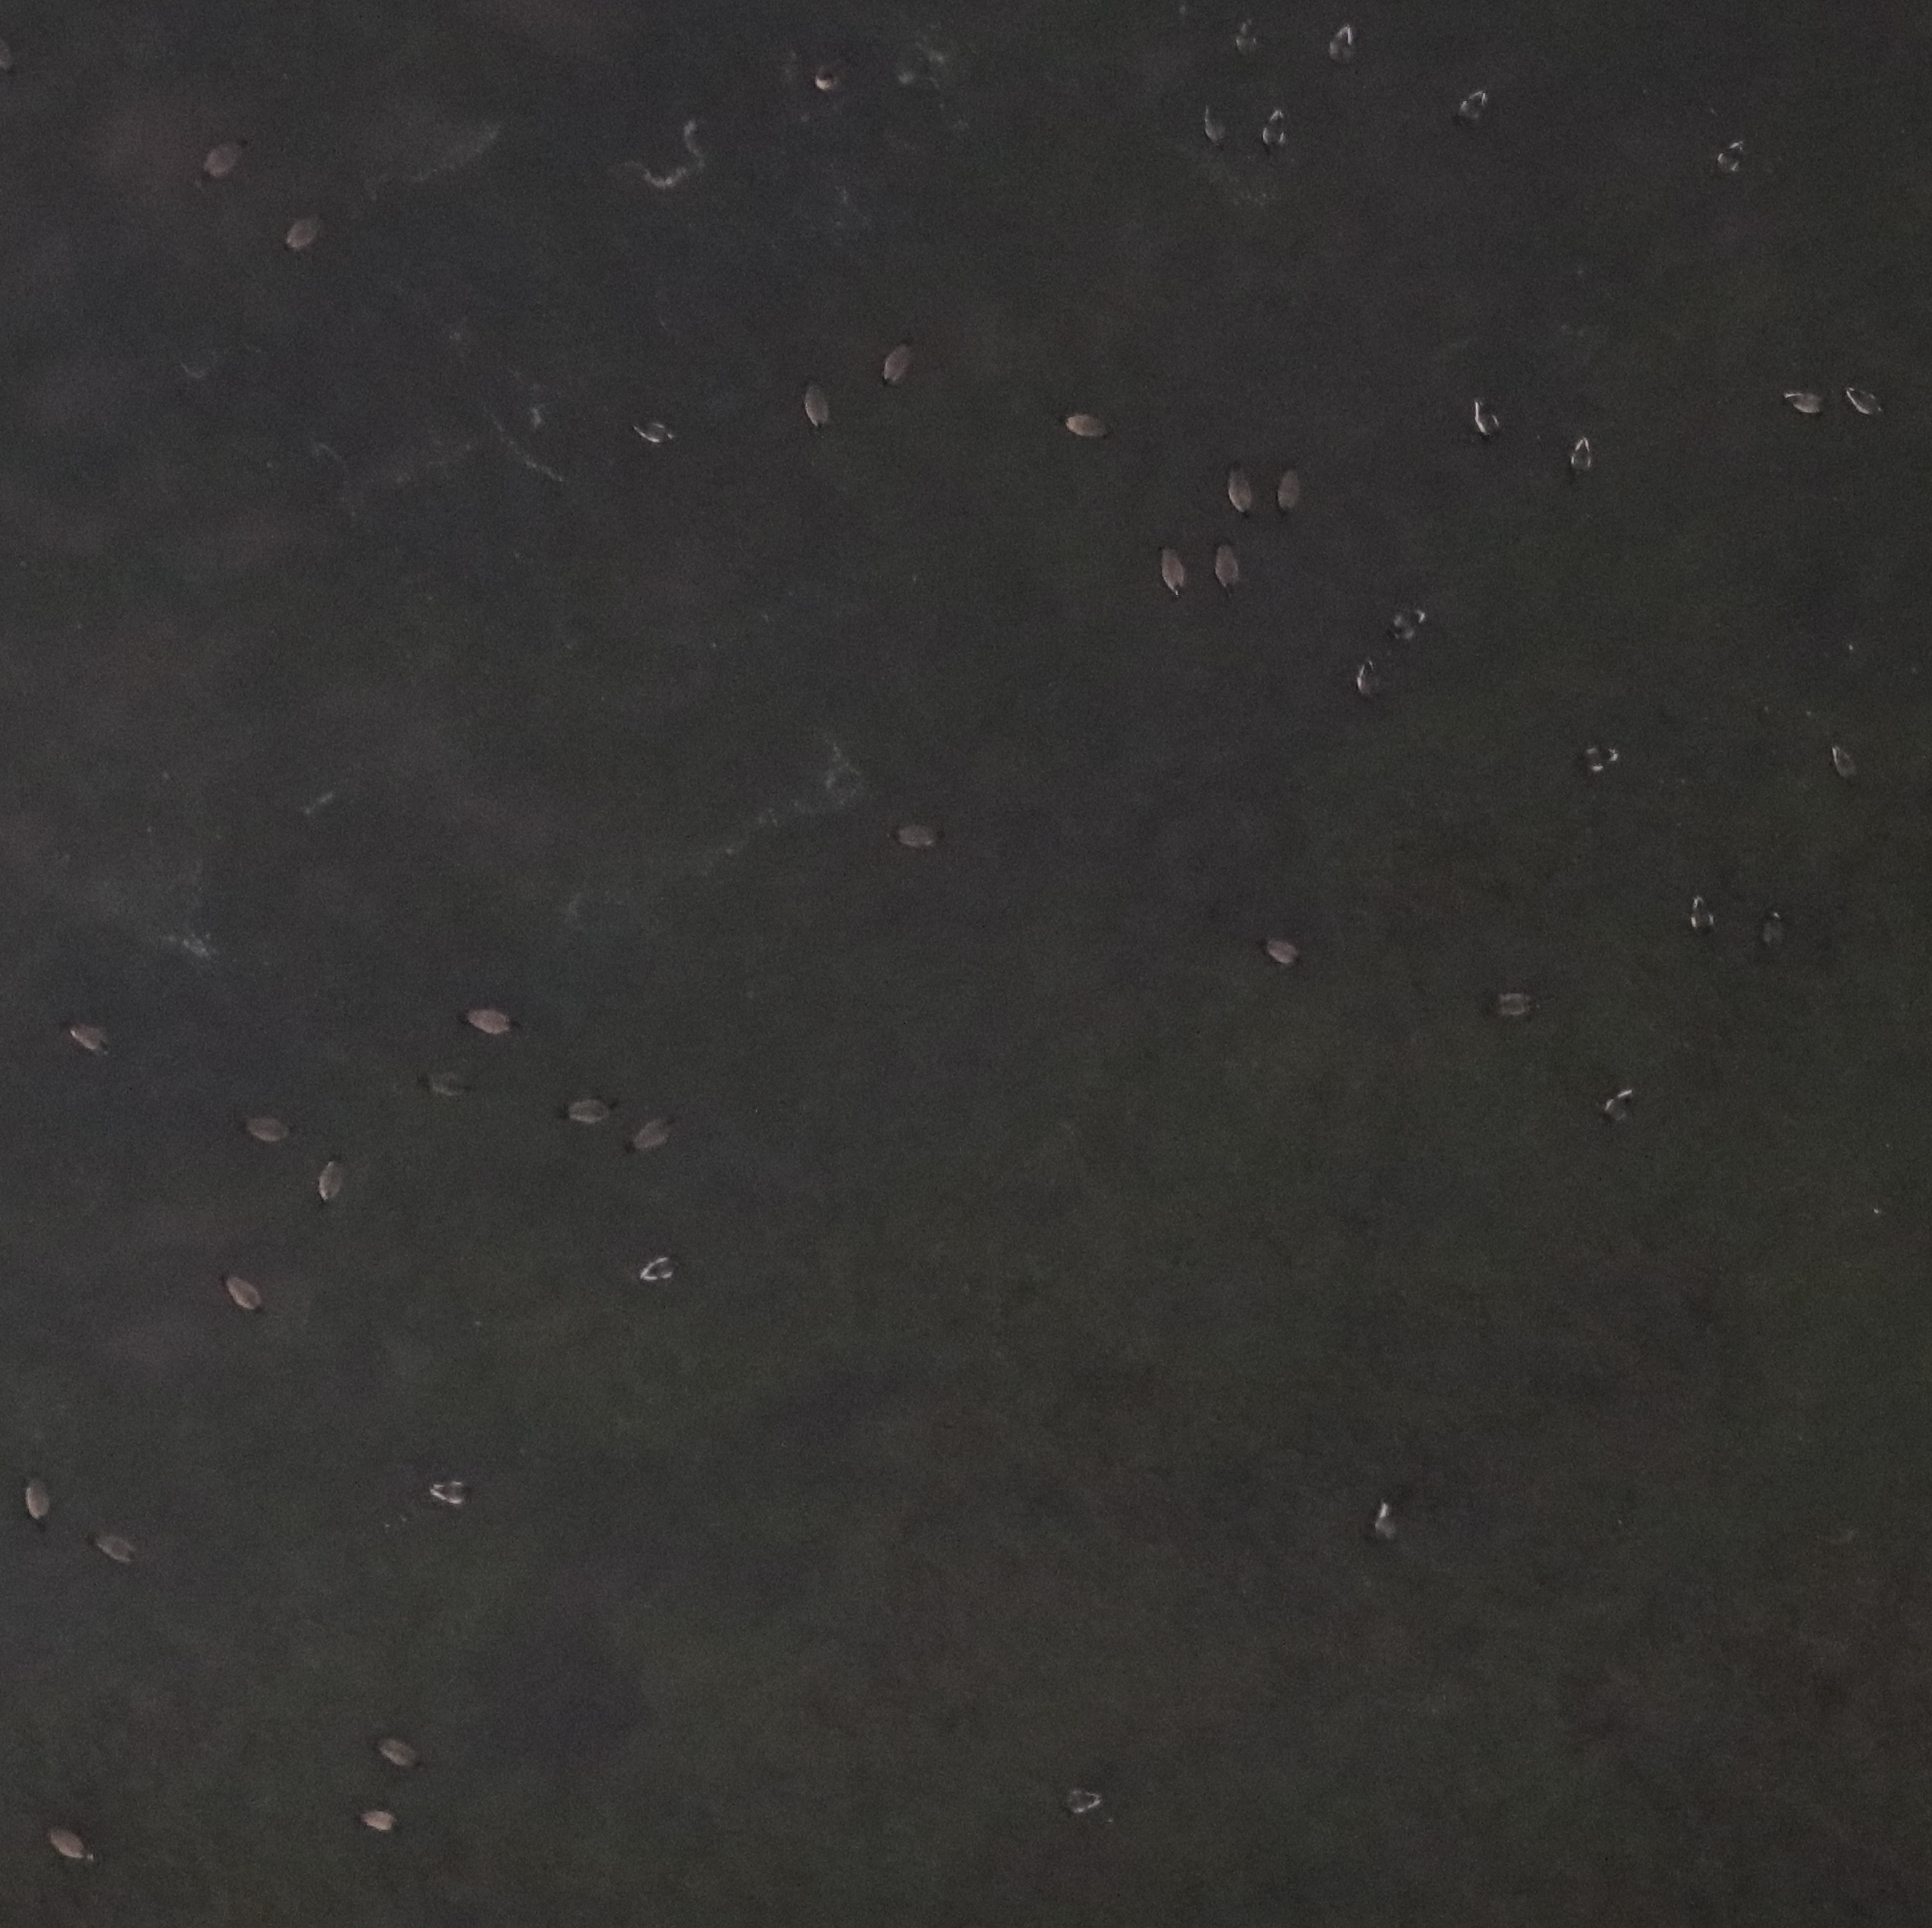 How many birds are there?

48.